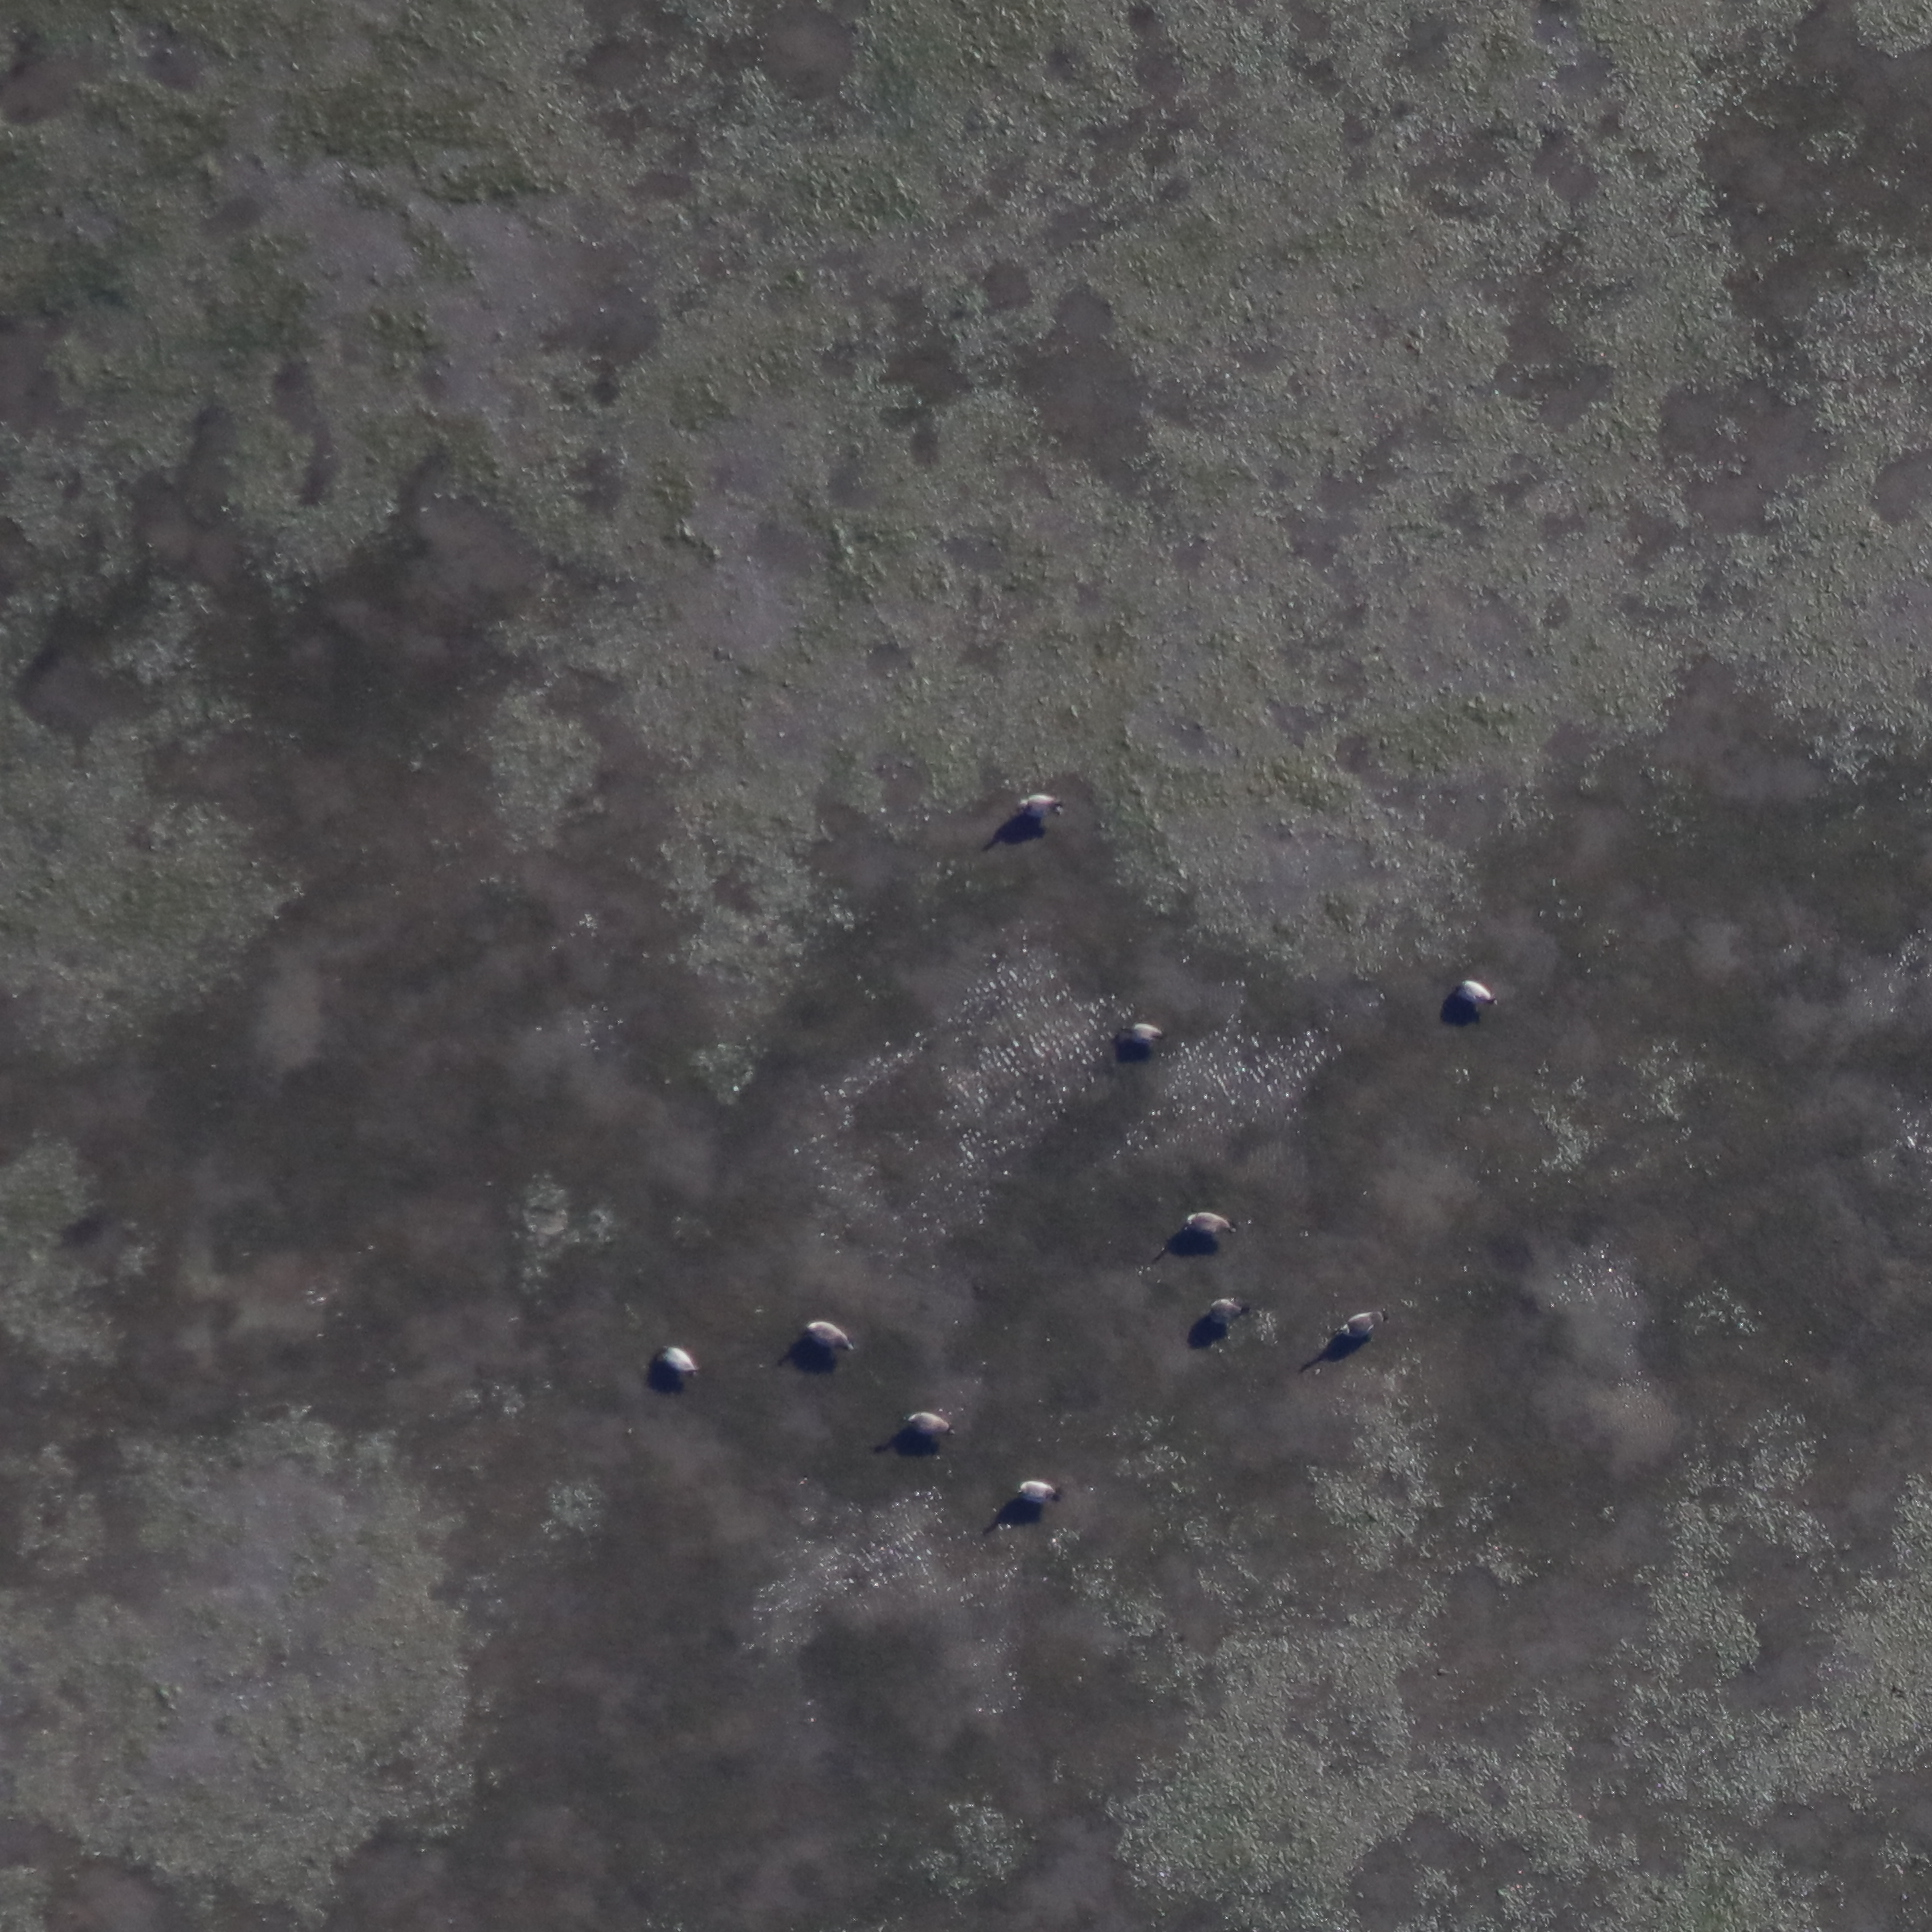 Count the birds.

10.